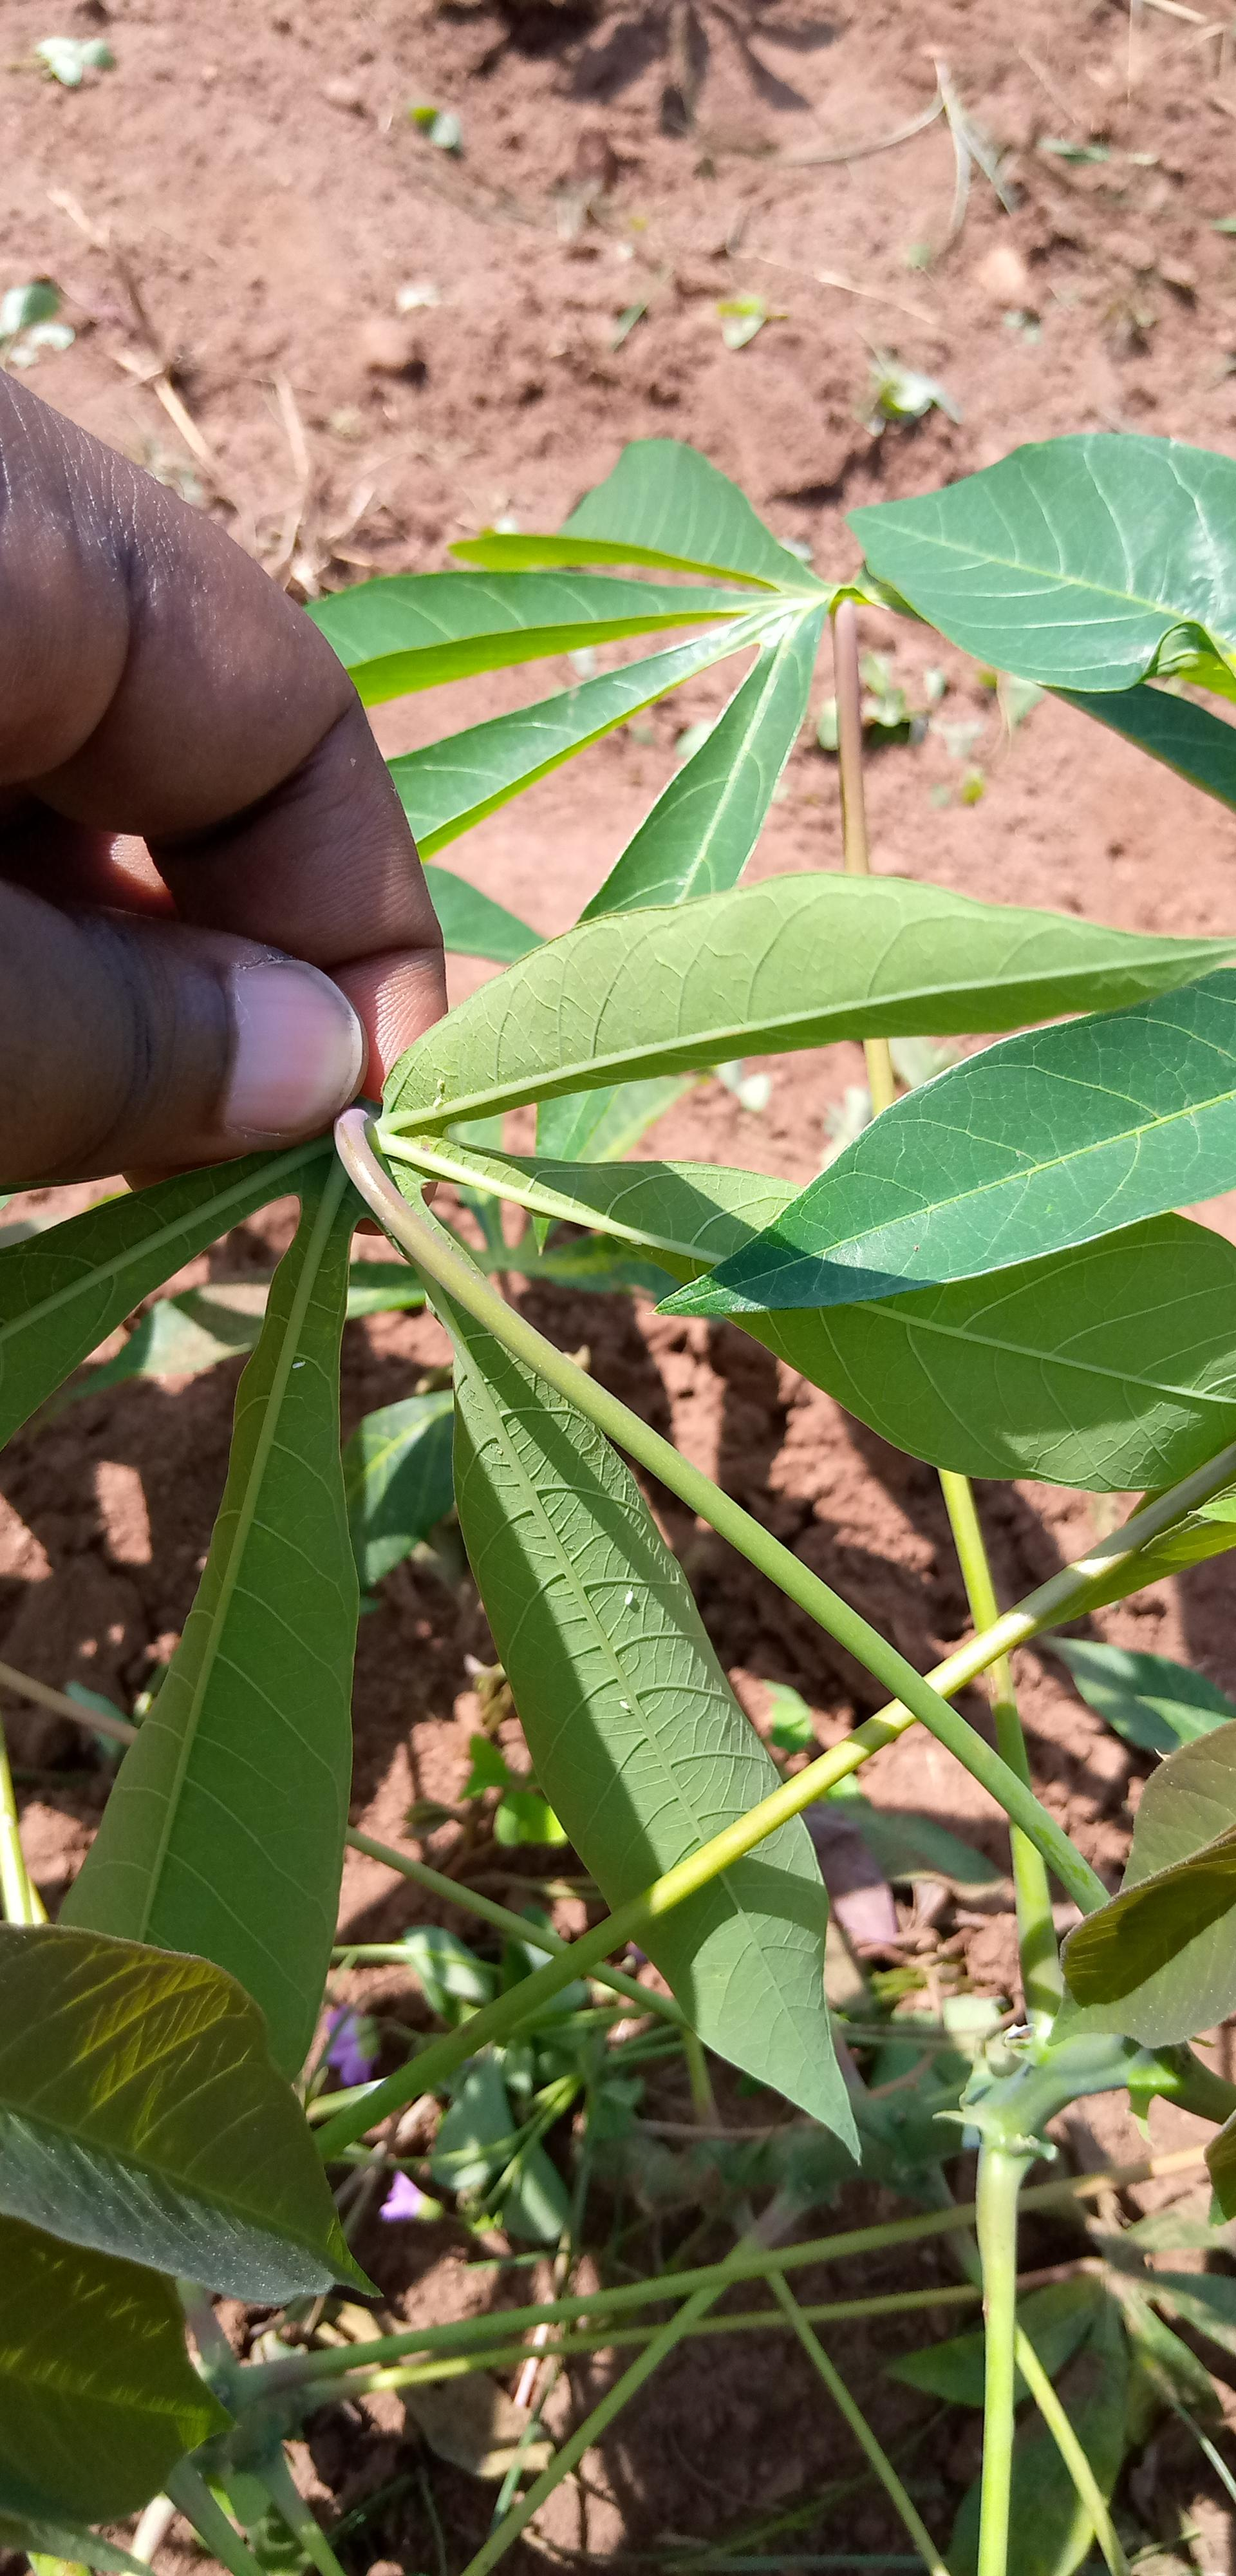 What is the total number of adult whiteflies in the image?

6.